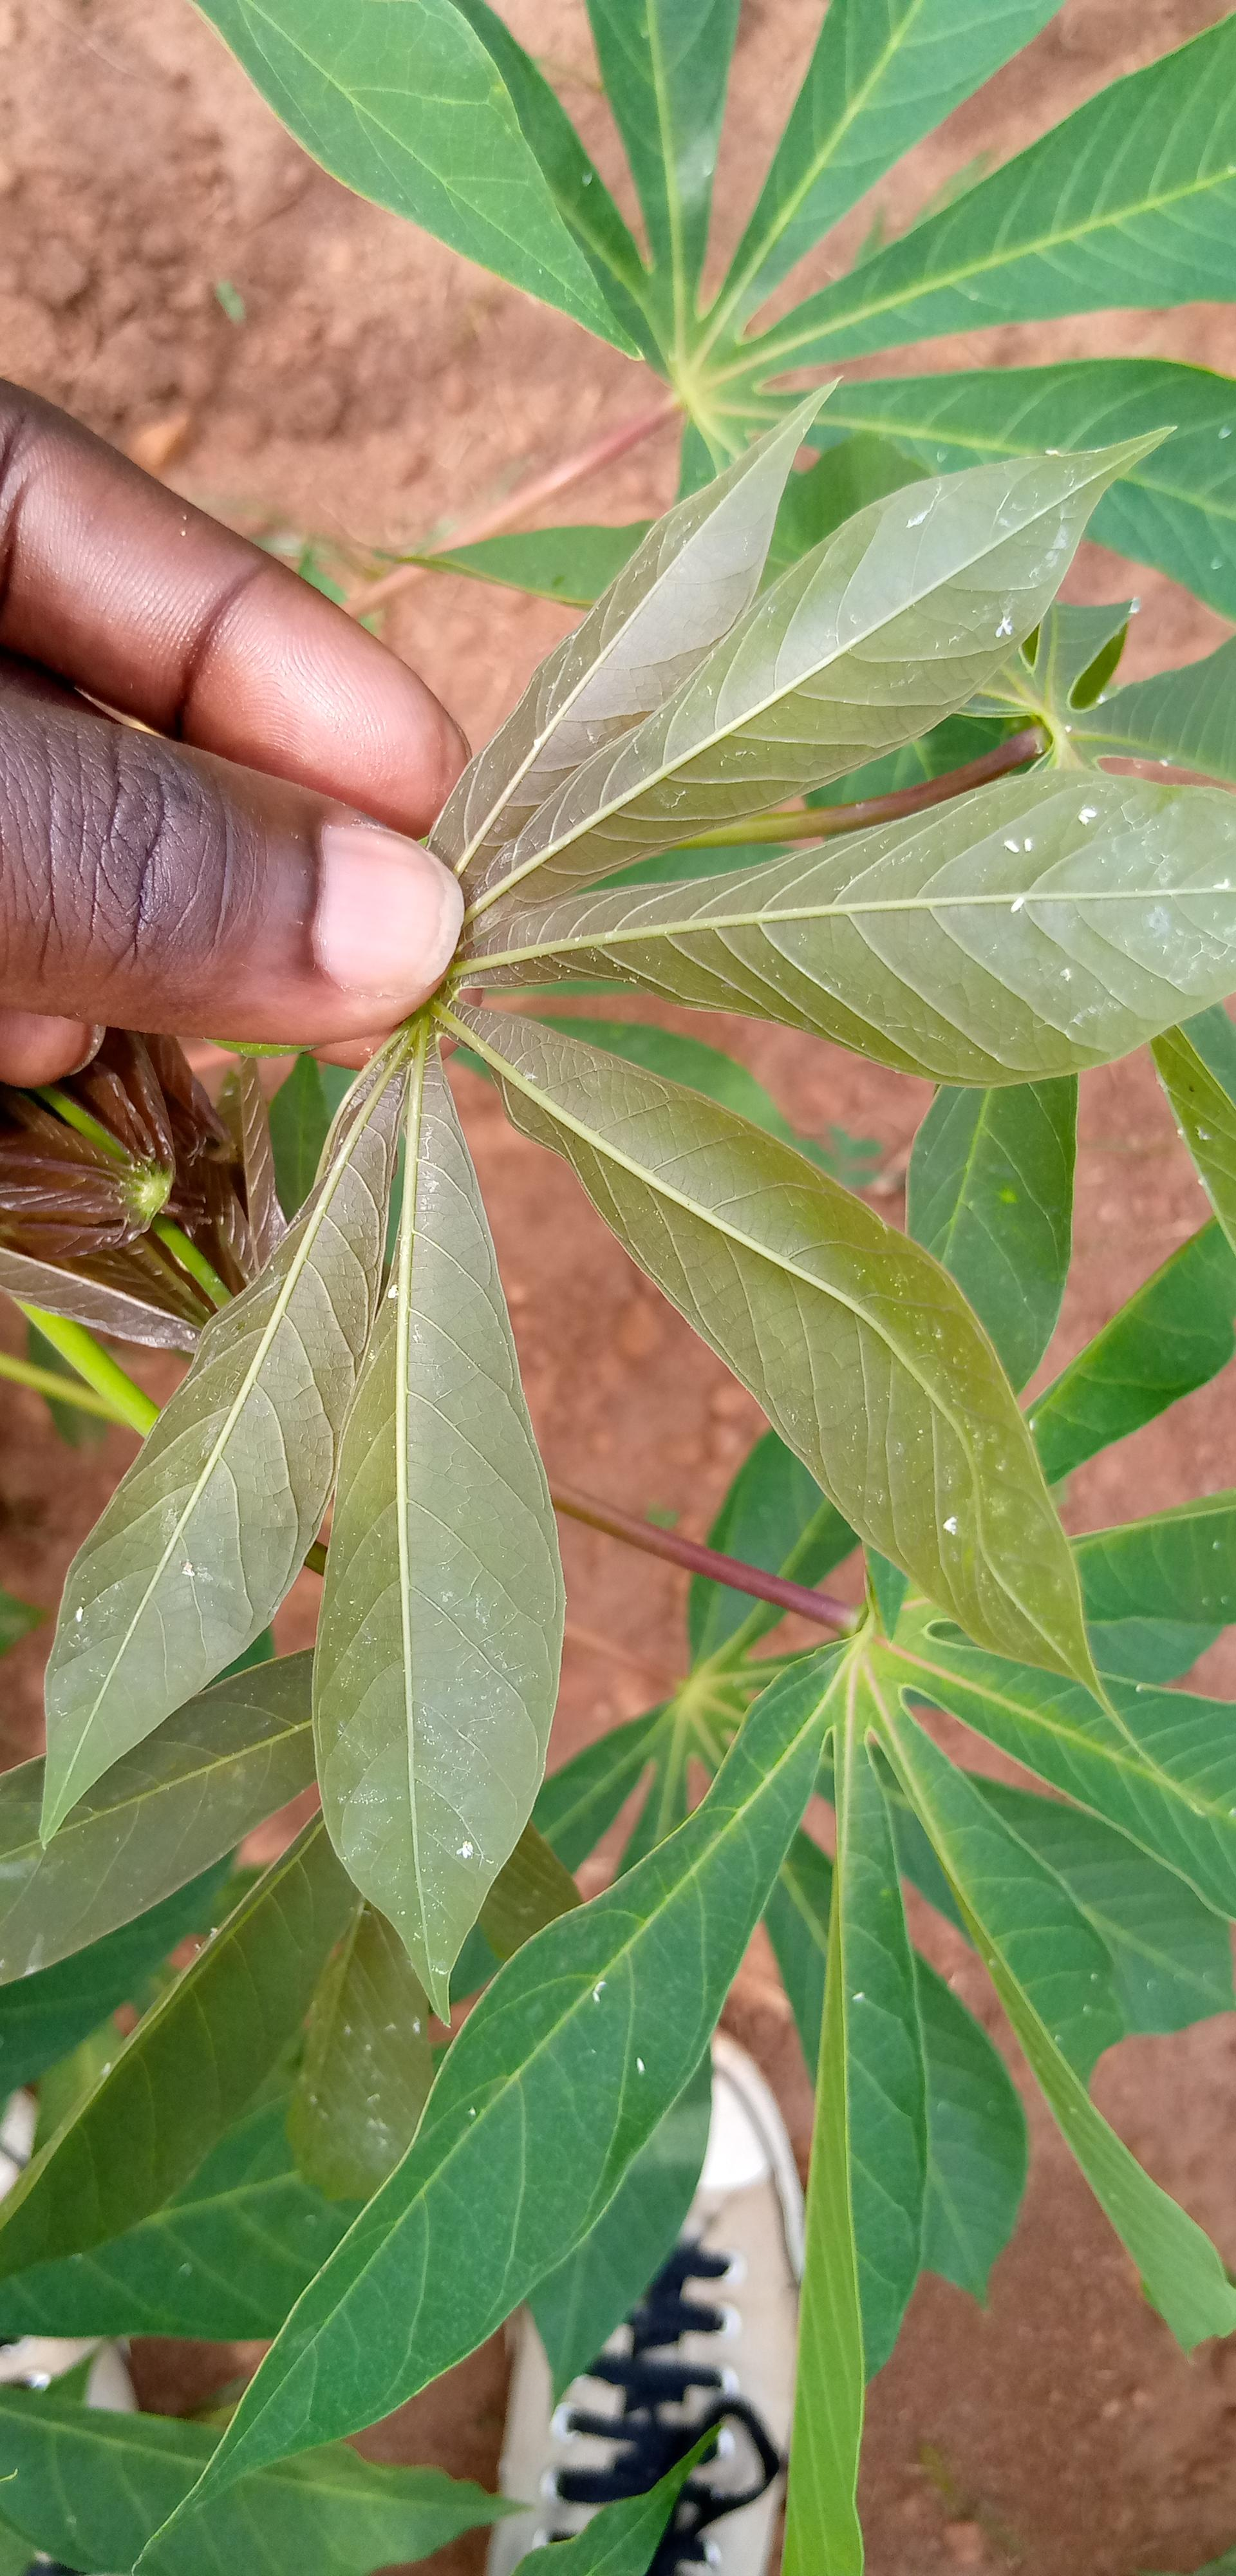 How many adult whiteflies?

6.